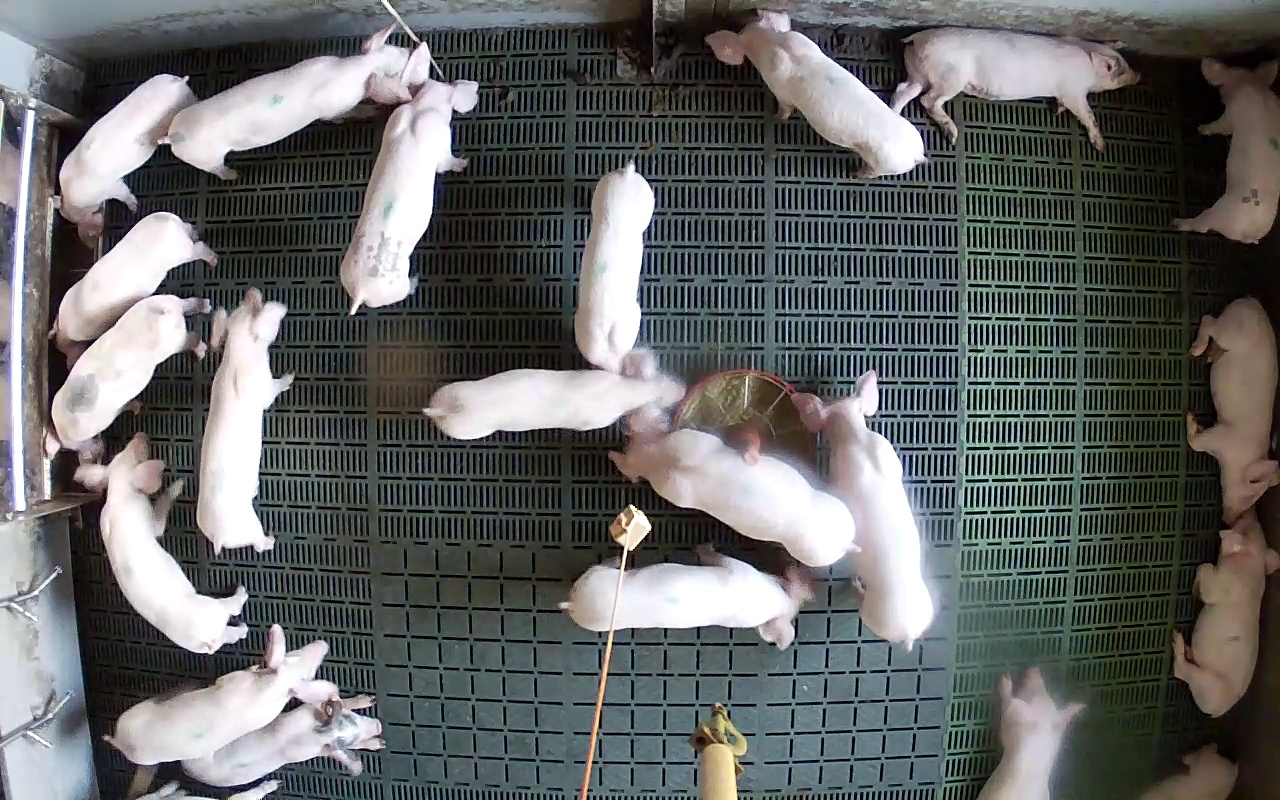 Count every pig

22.